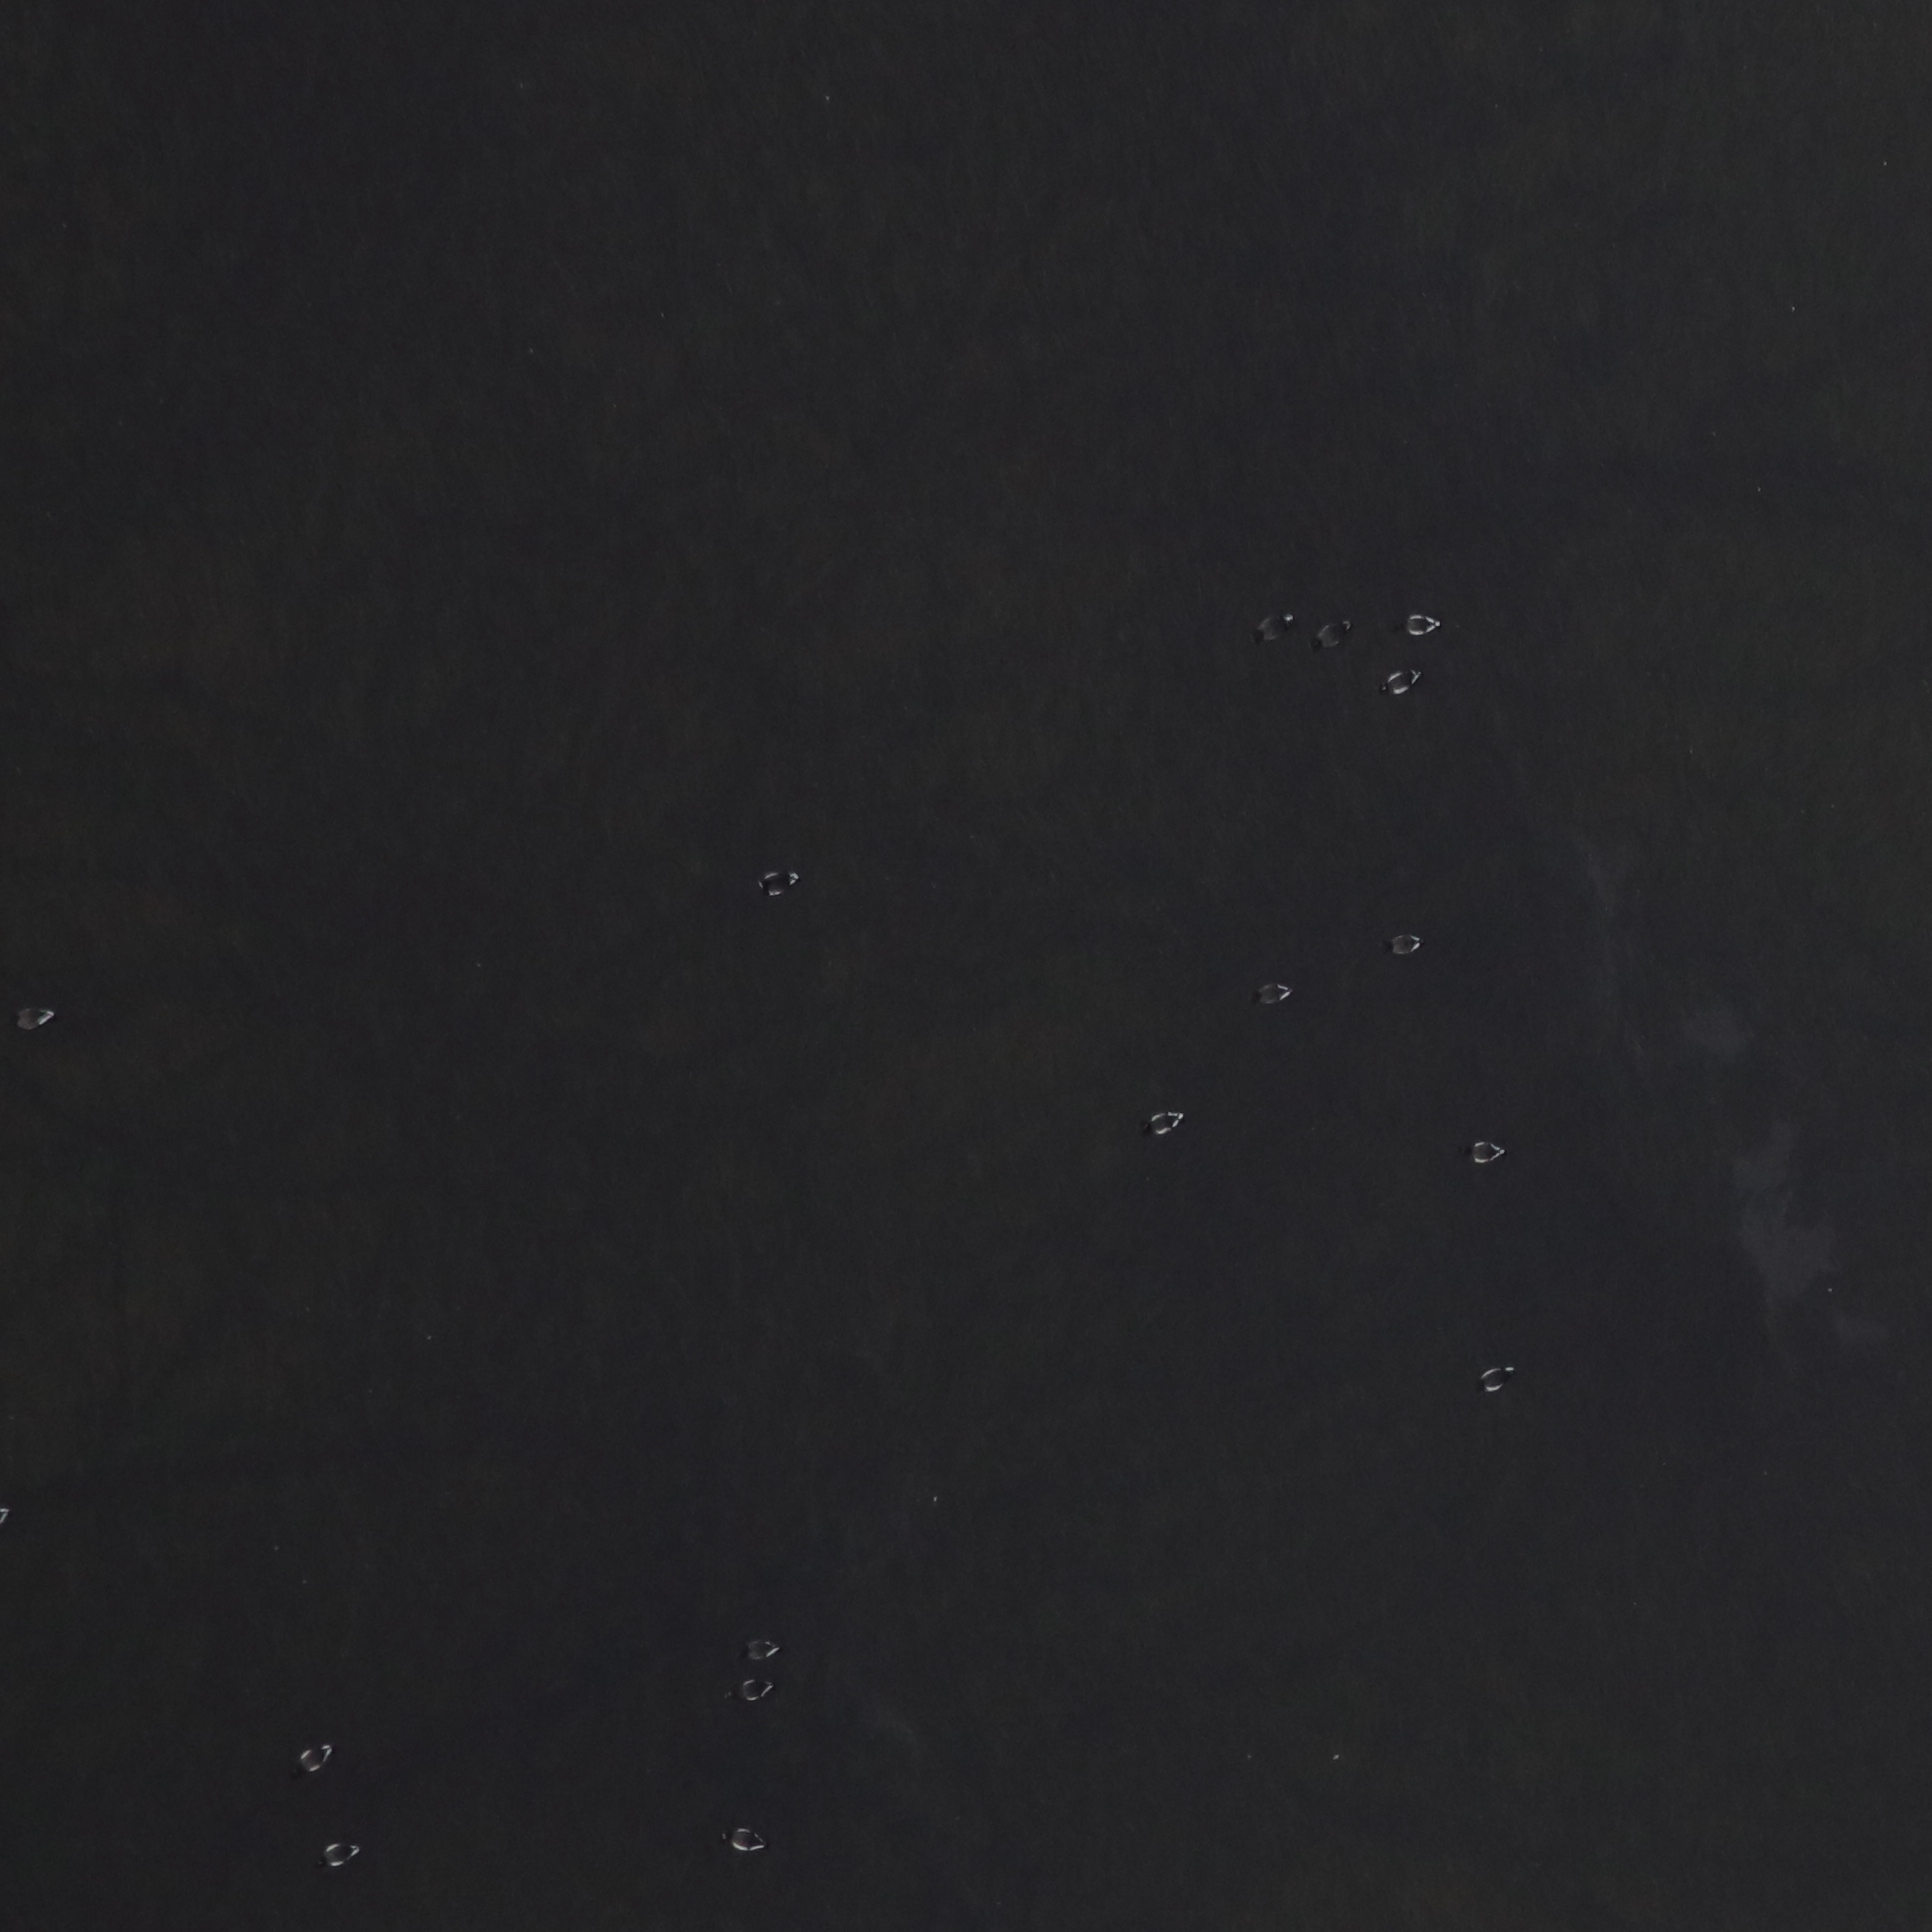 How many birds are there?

16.